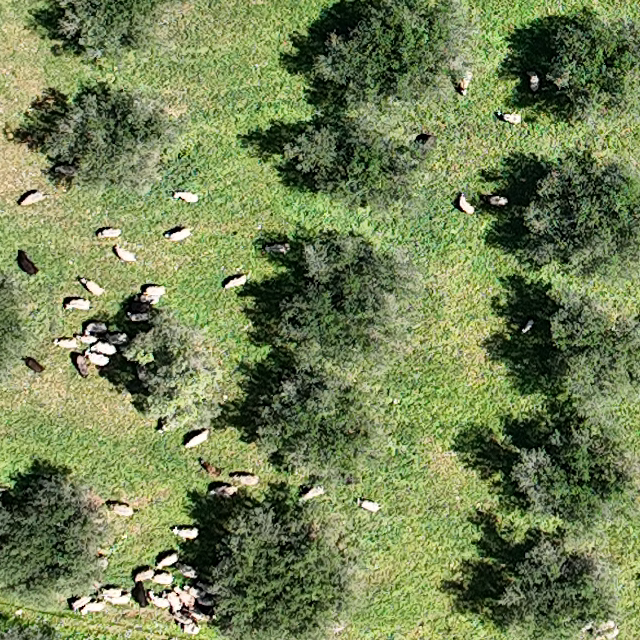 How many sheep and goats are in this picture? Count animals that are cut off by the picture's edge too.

61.